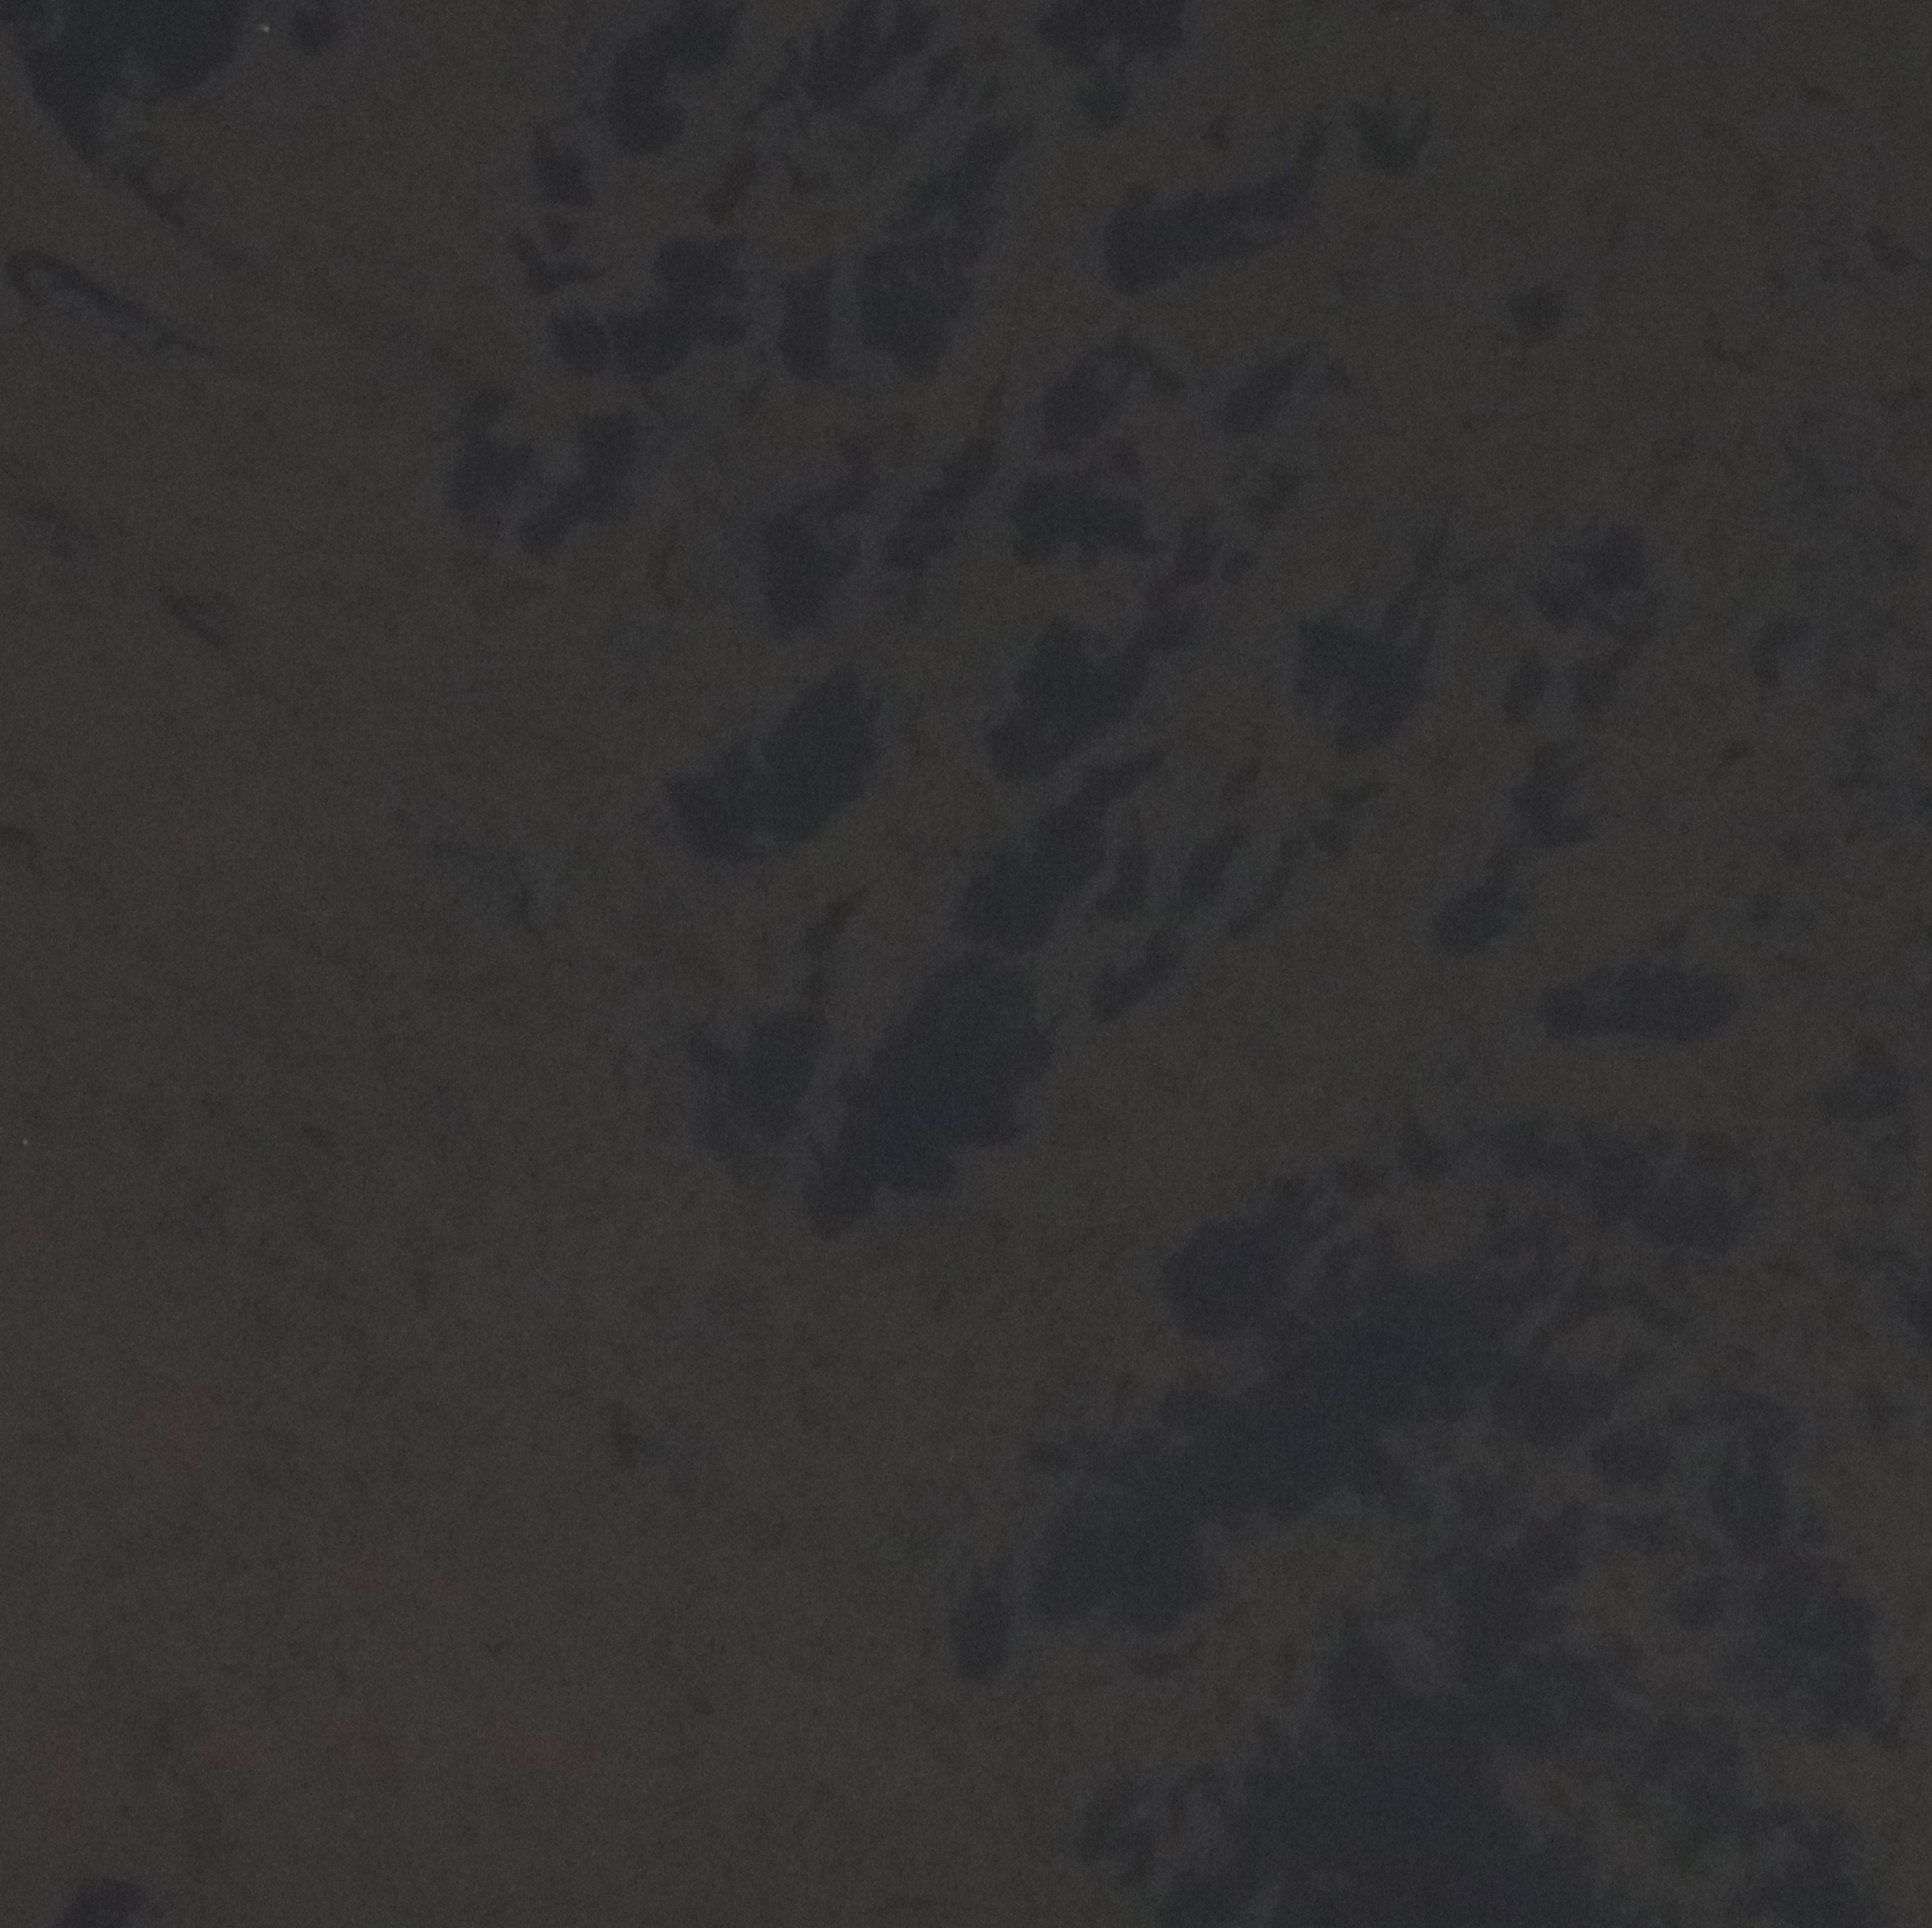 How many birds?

0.